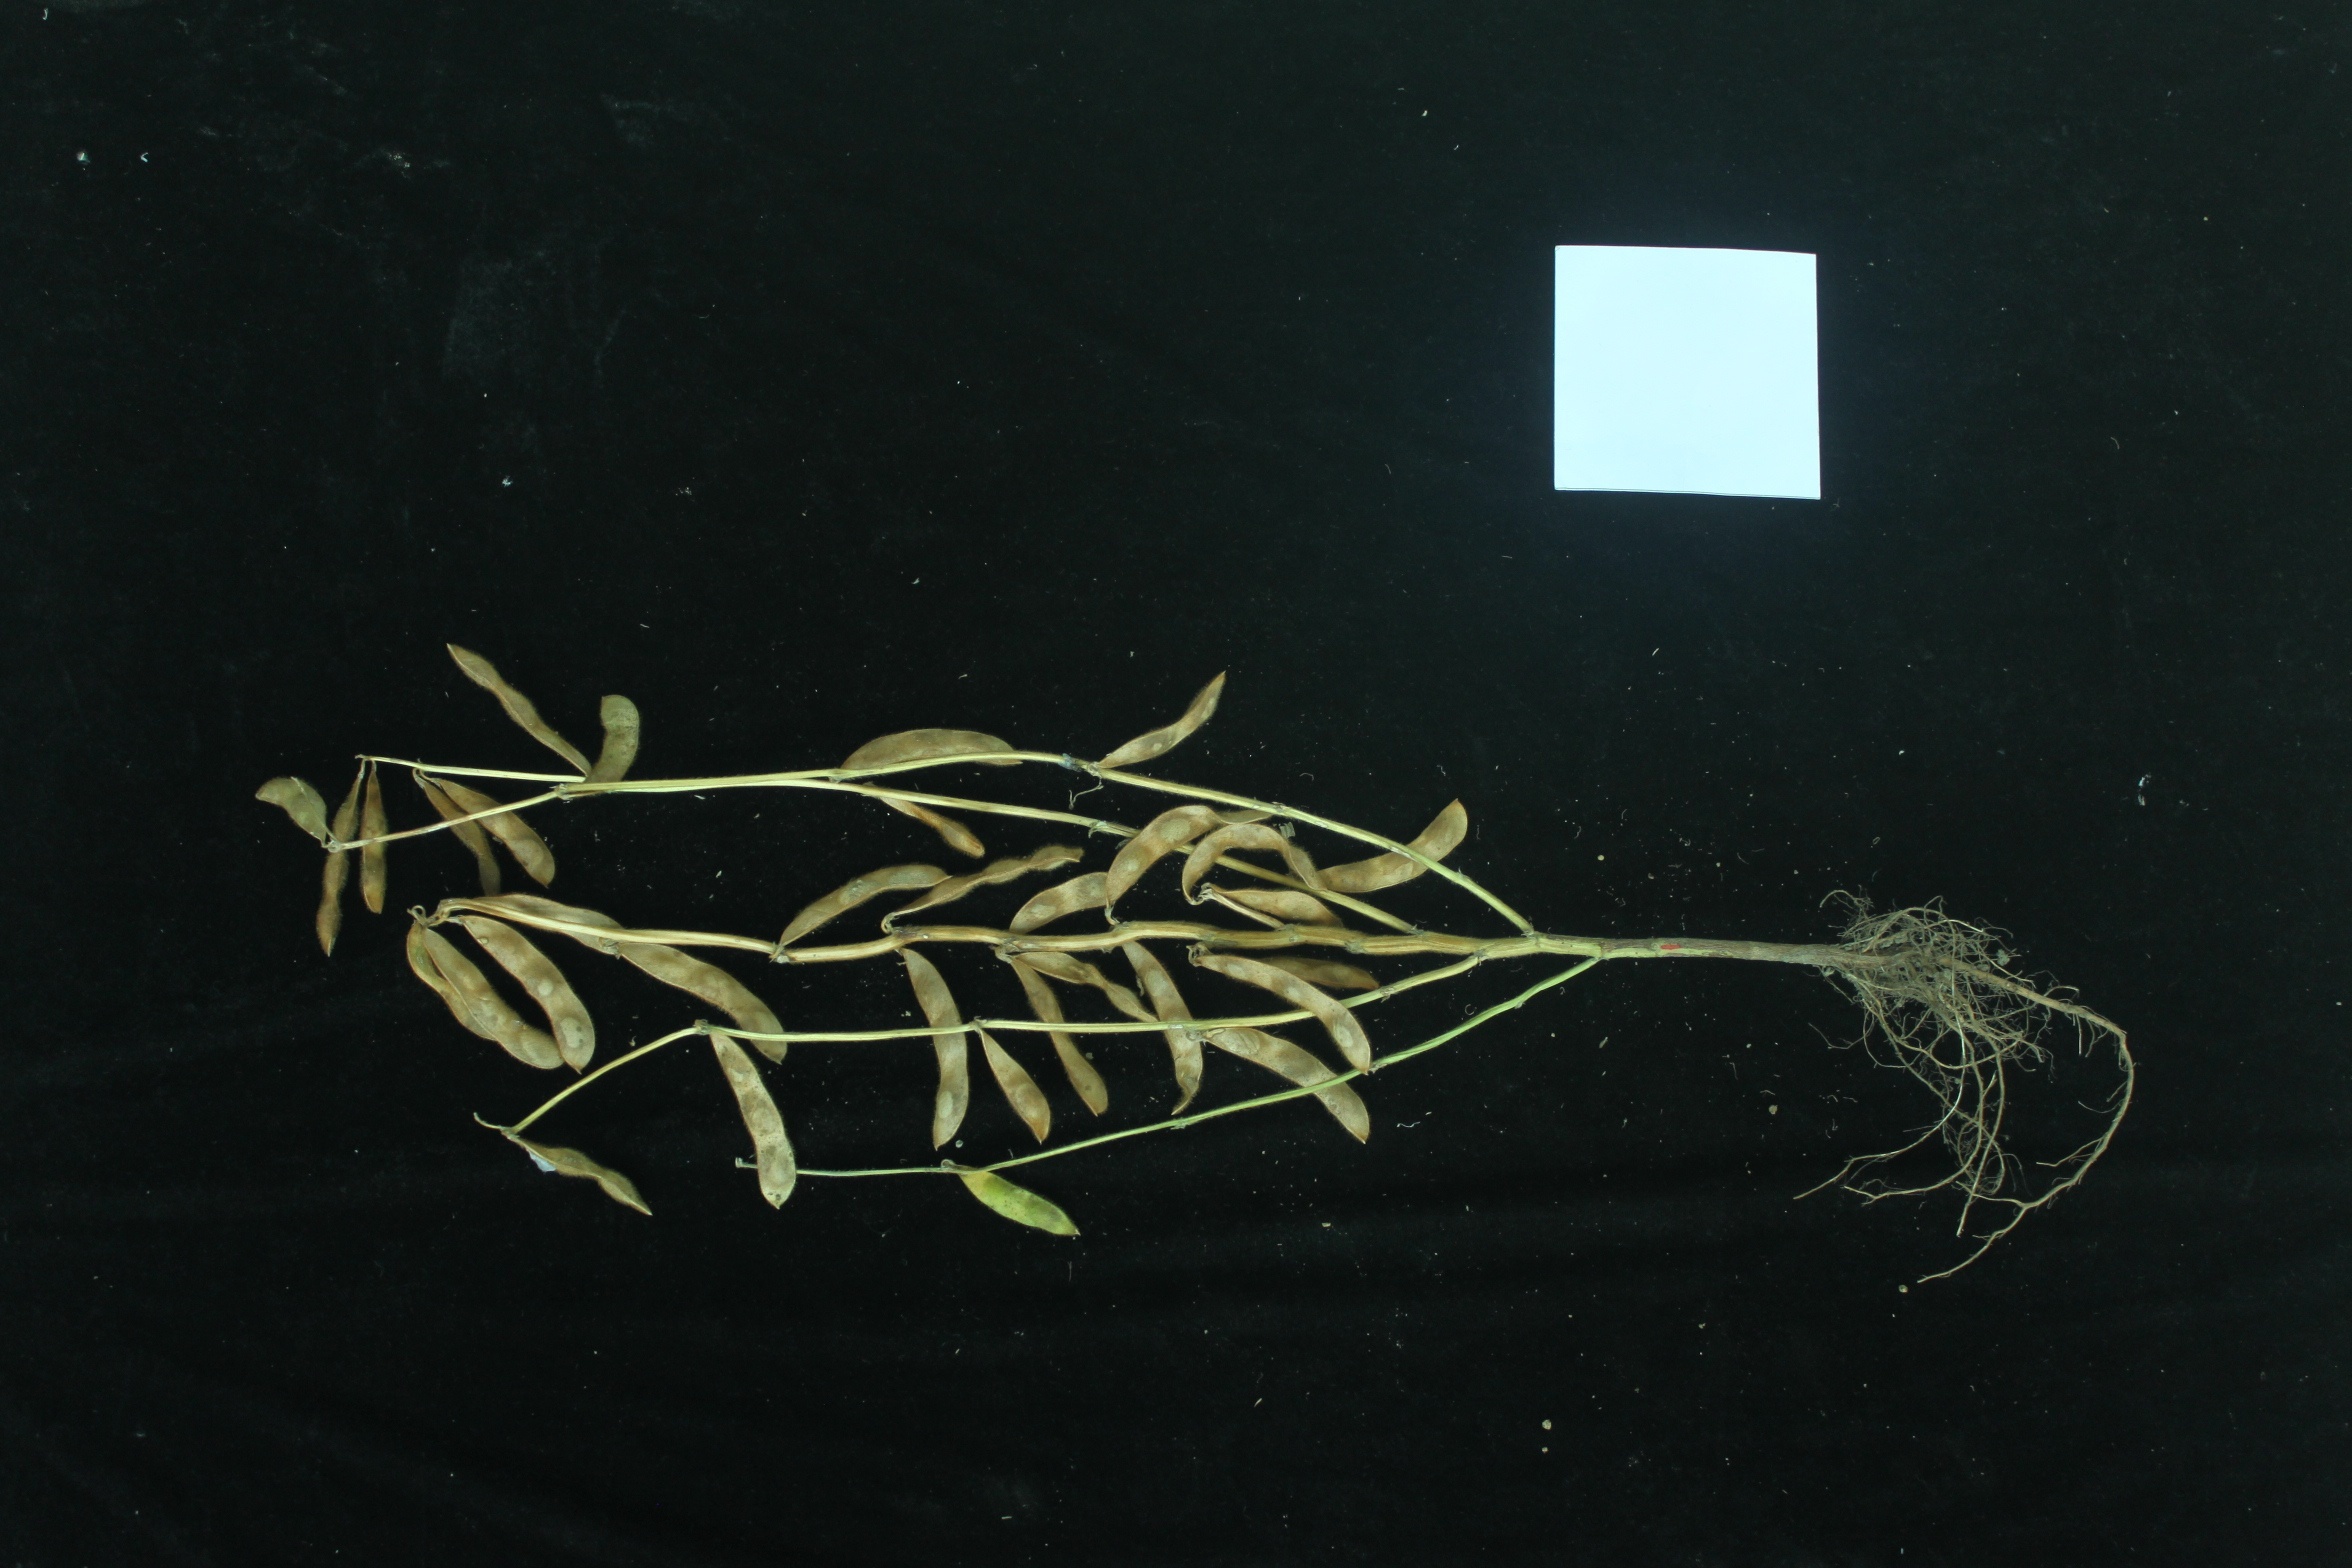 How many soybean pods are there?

32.